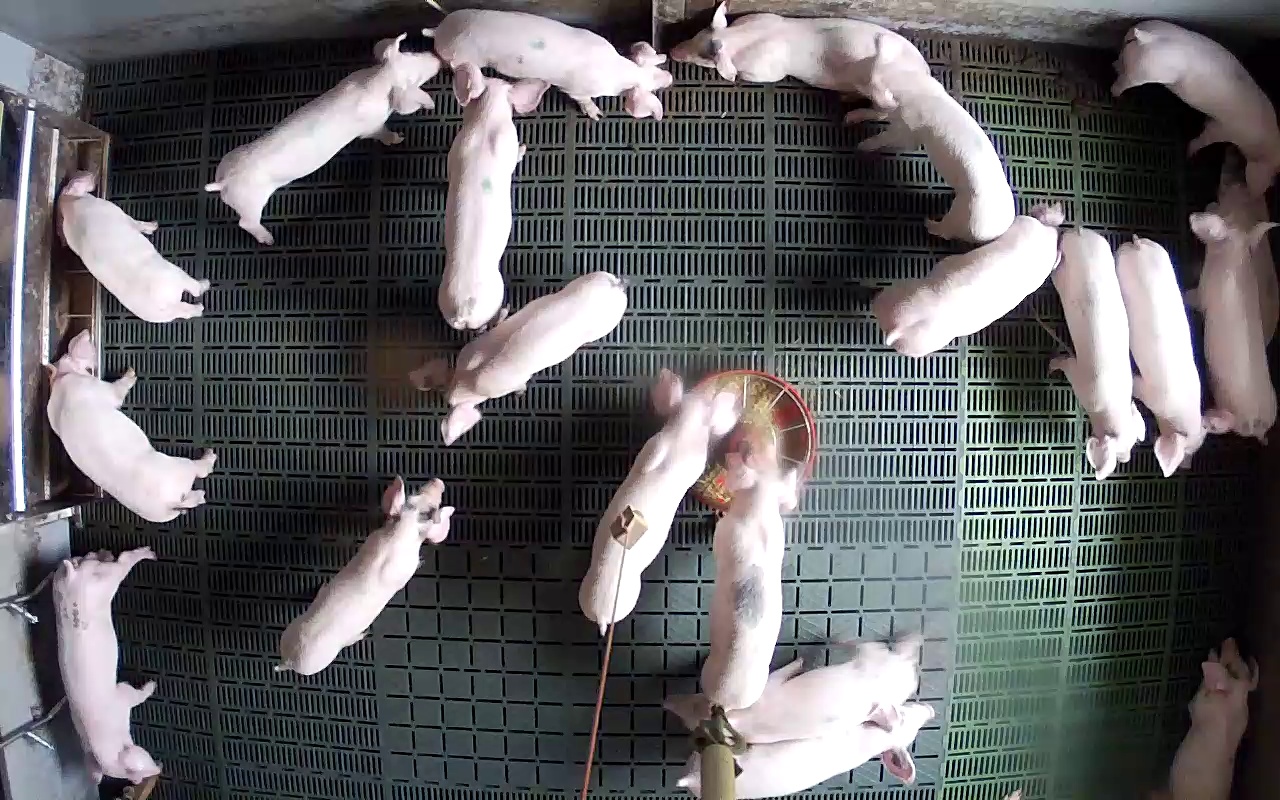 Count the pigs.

21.